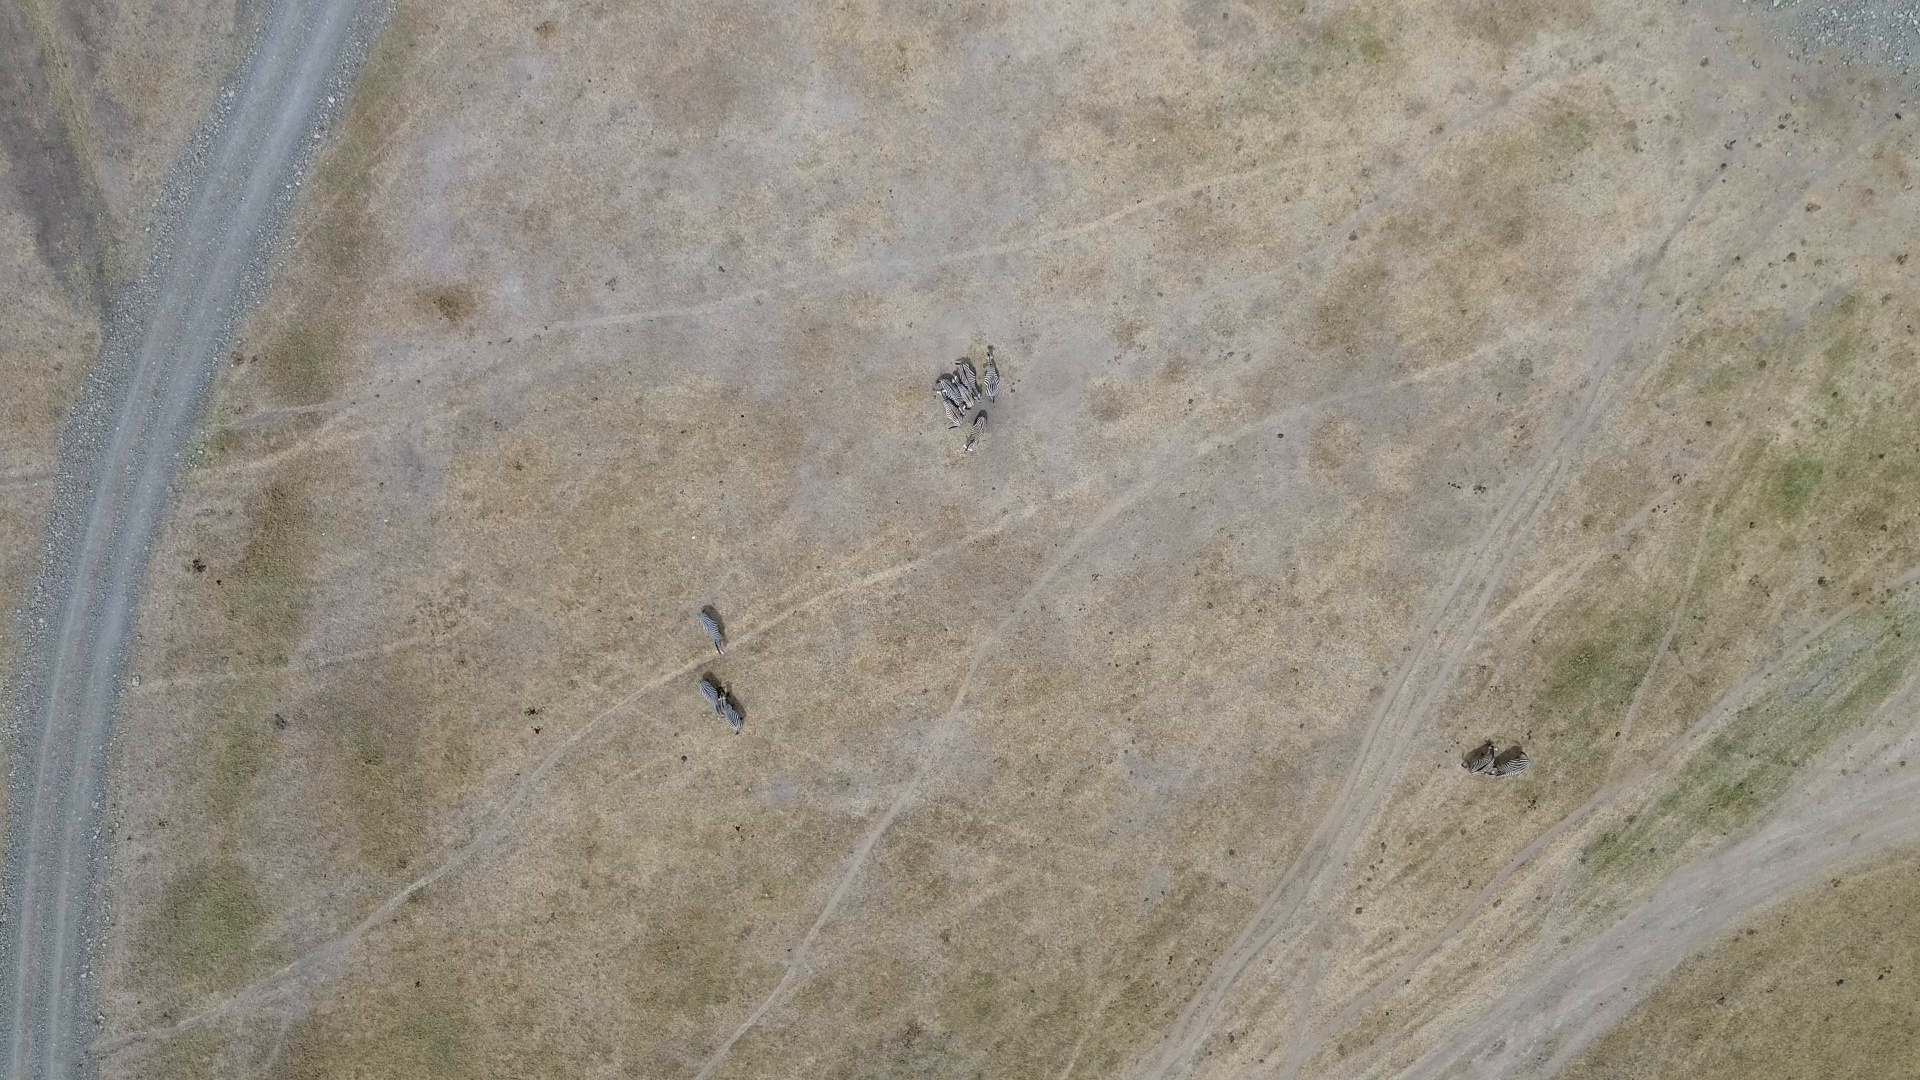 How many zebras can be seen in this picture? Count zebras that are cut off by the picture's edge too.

12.